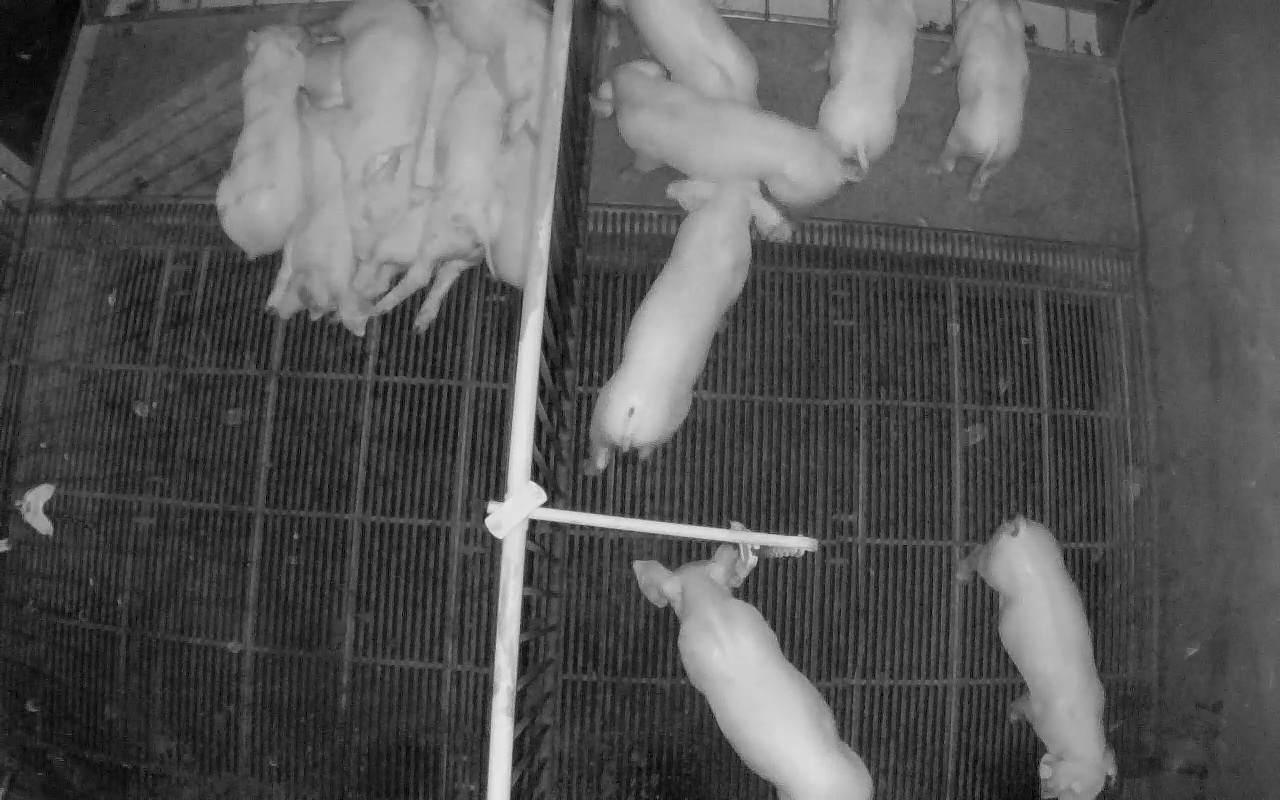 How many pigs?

14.